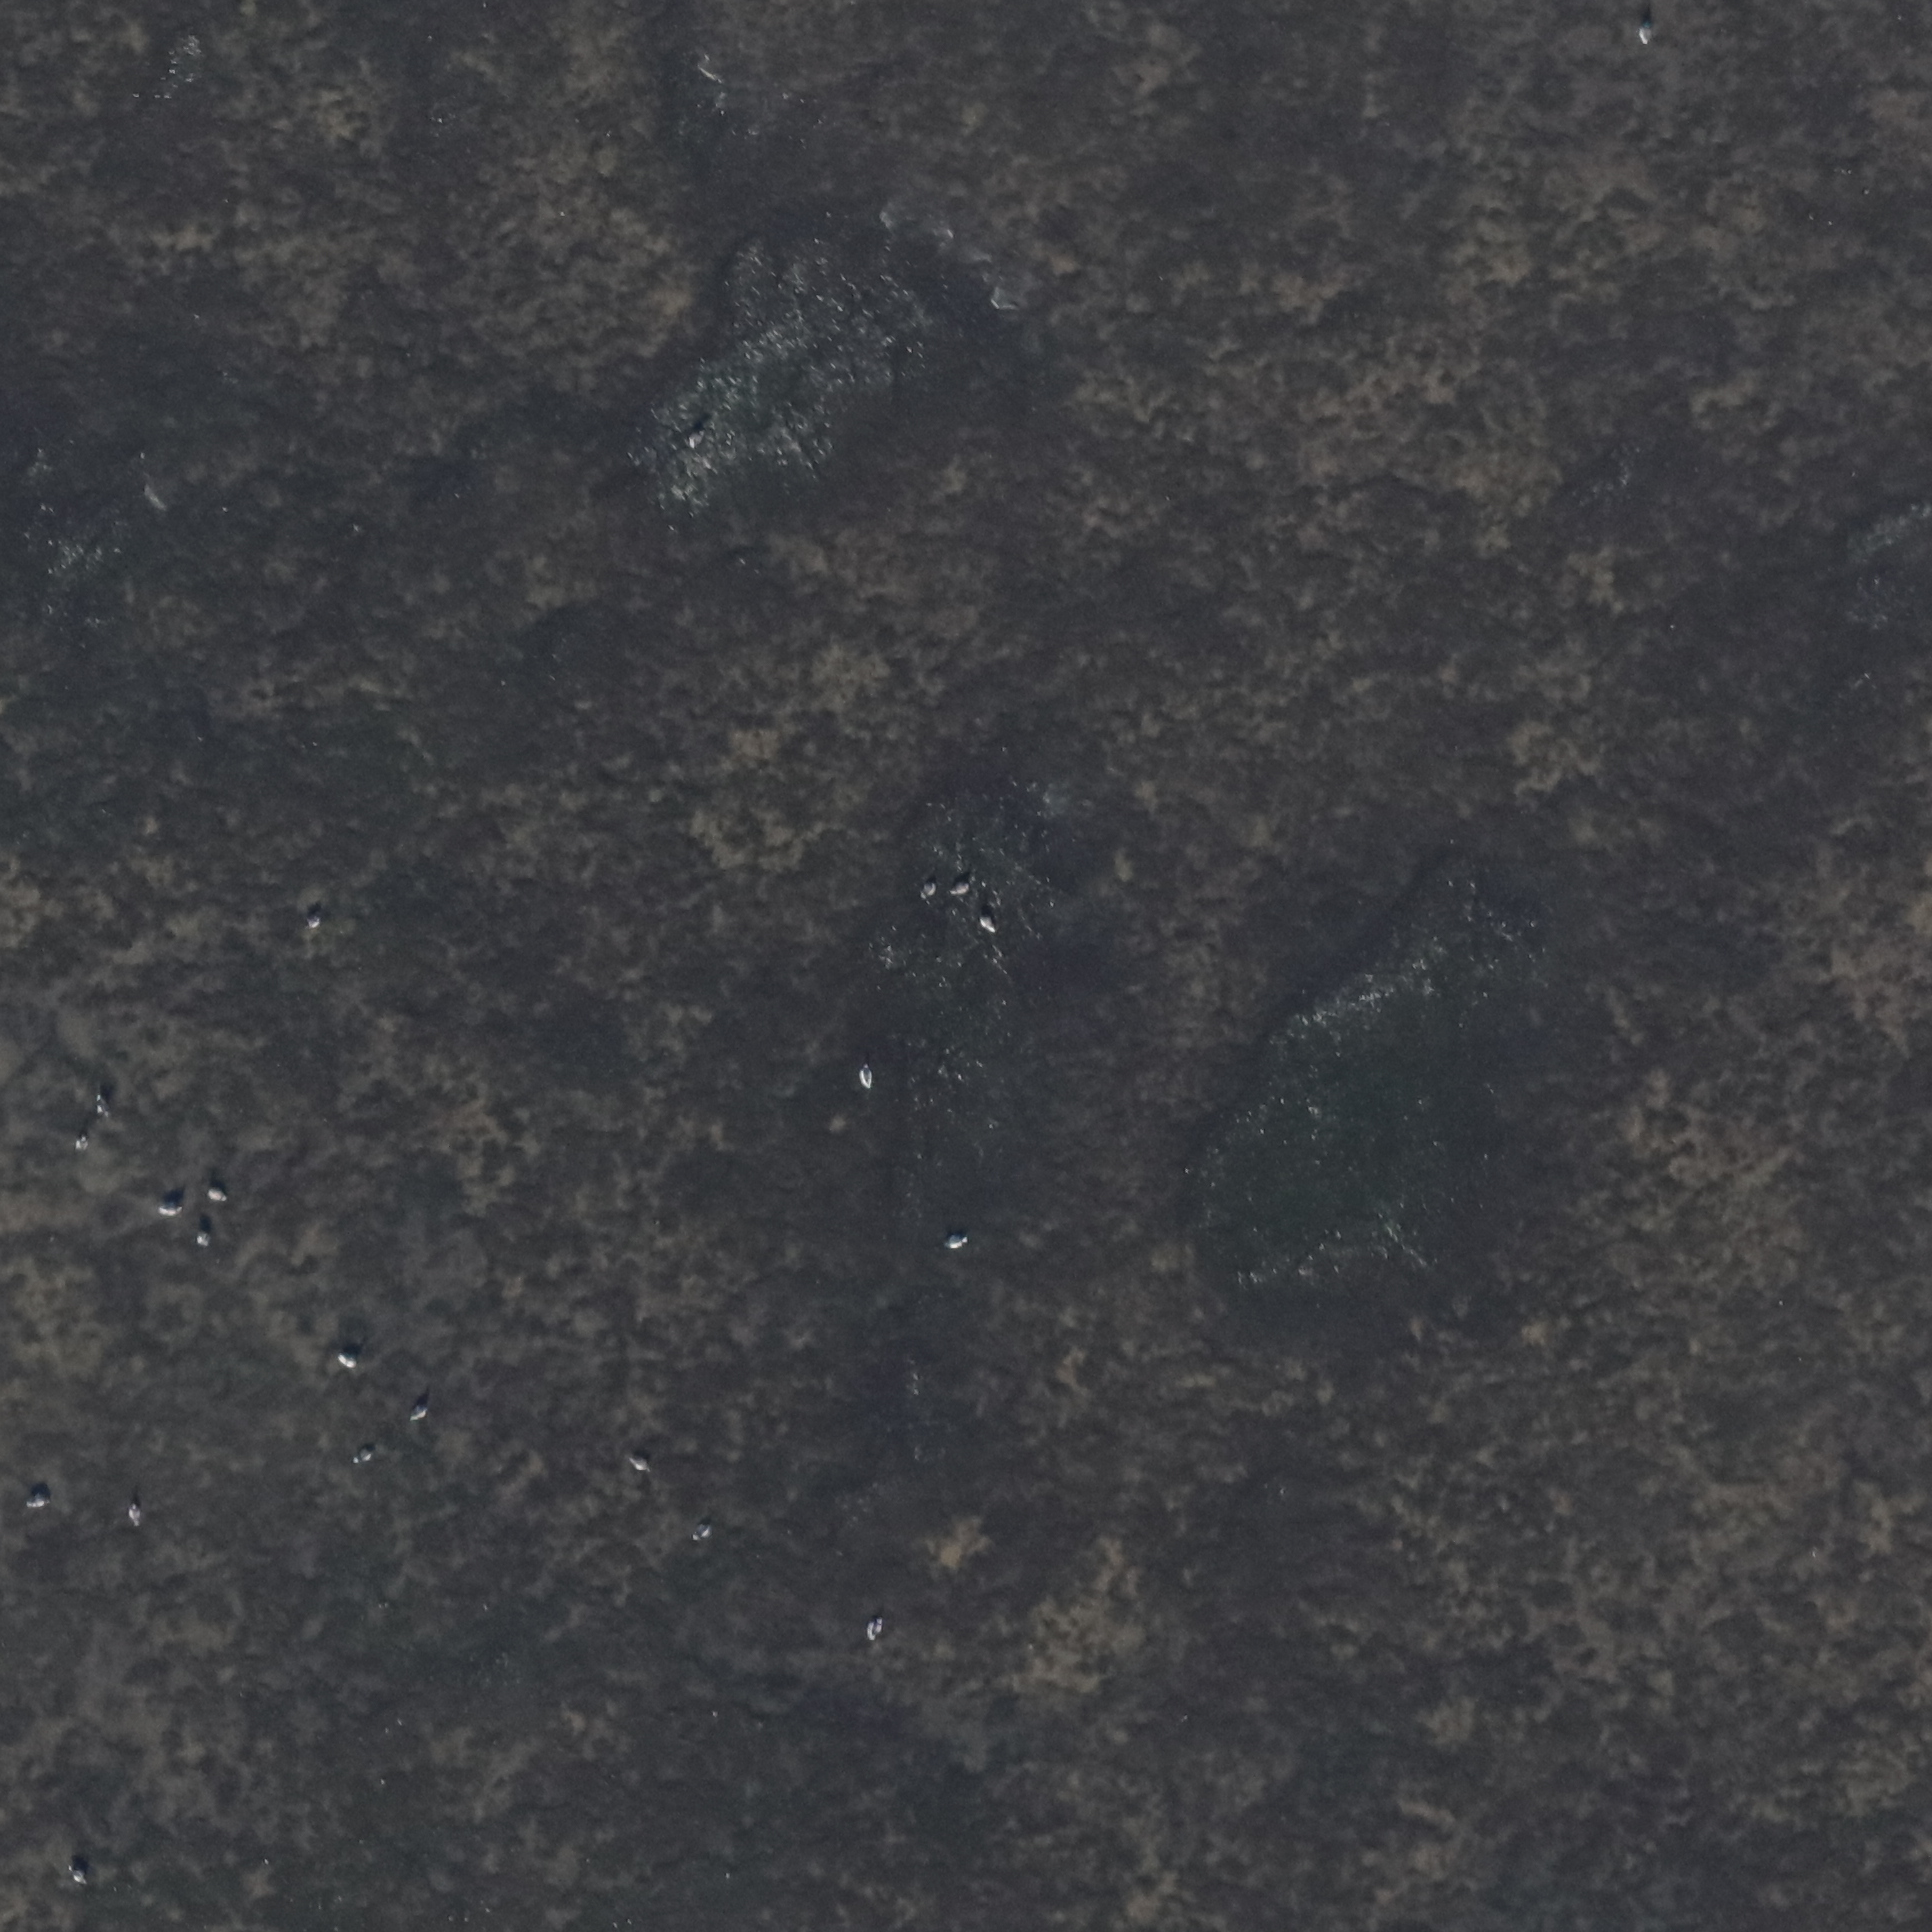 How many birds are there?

22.